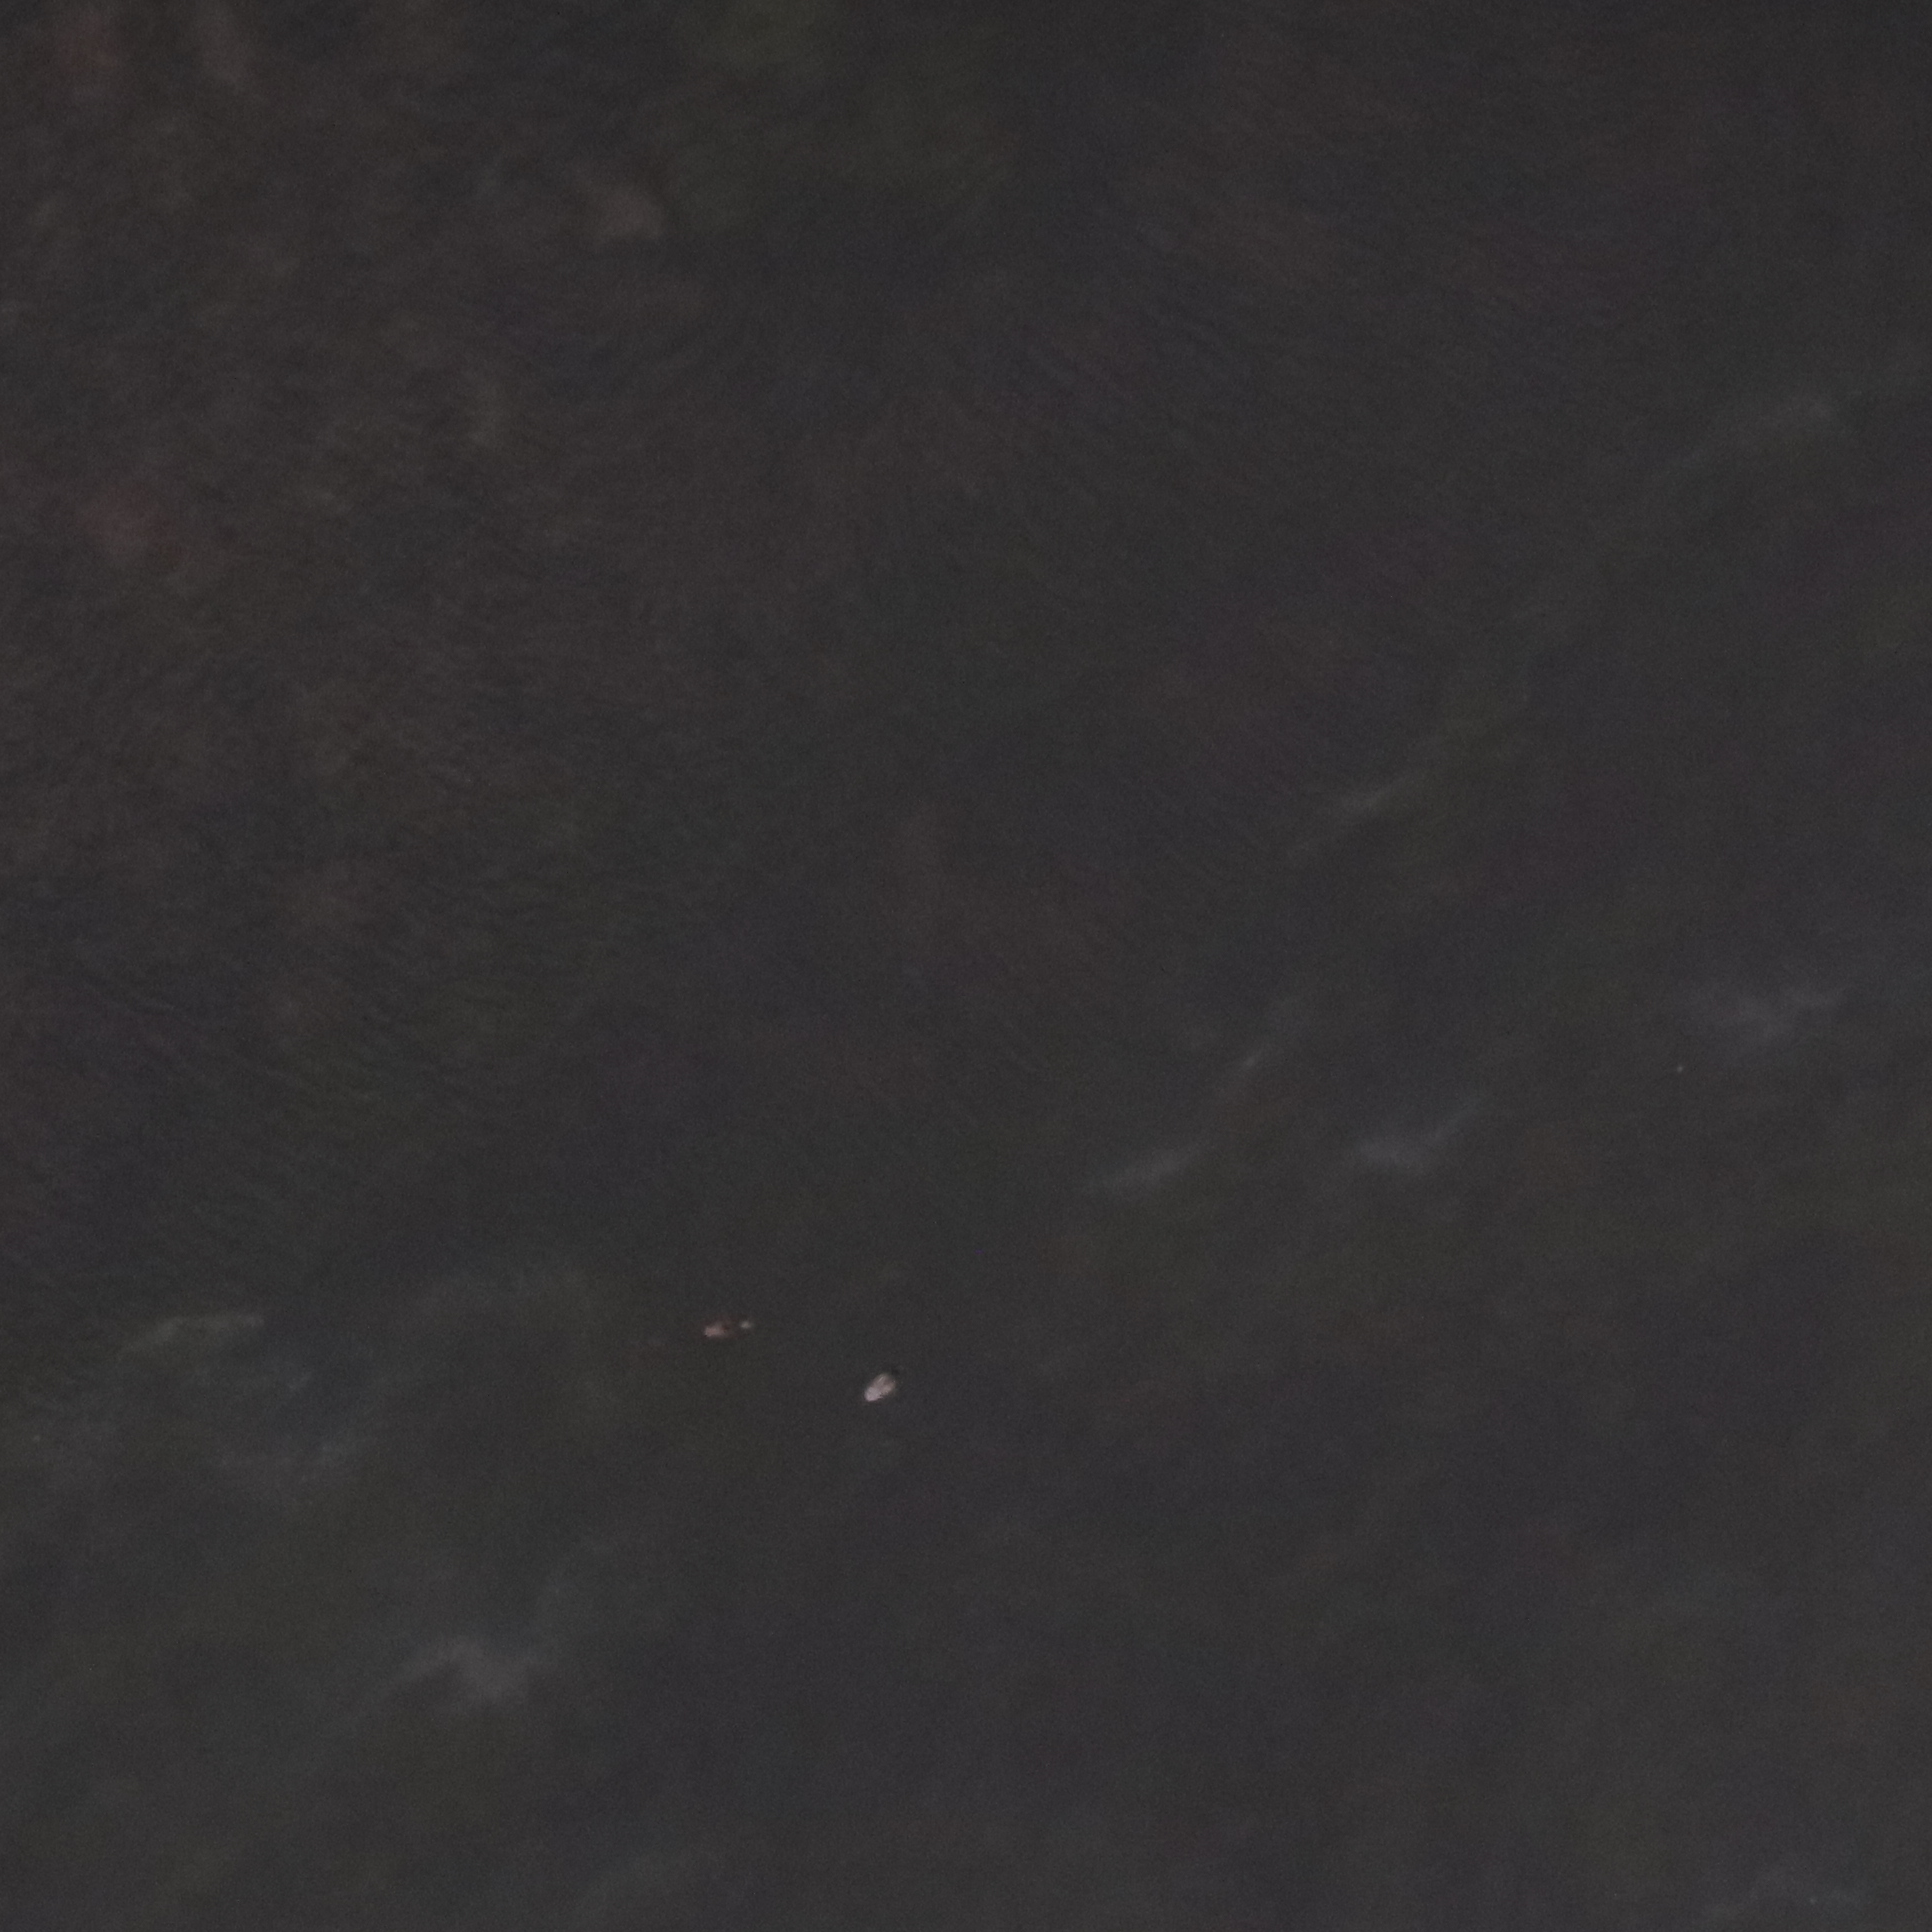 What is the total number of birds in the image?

2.